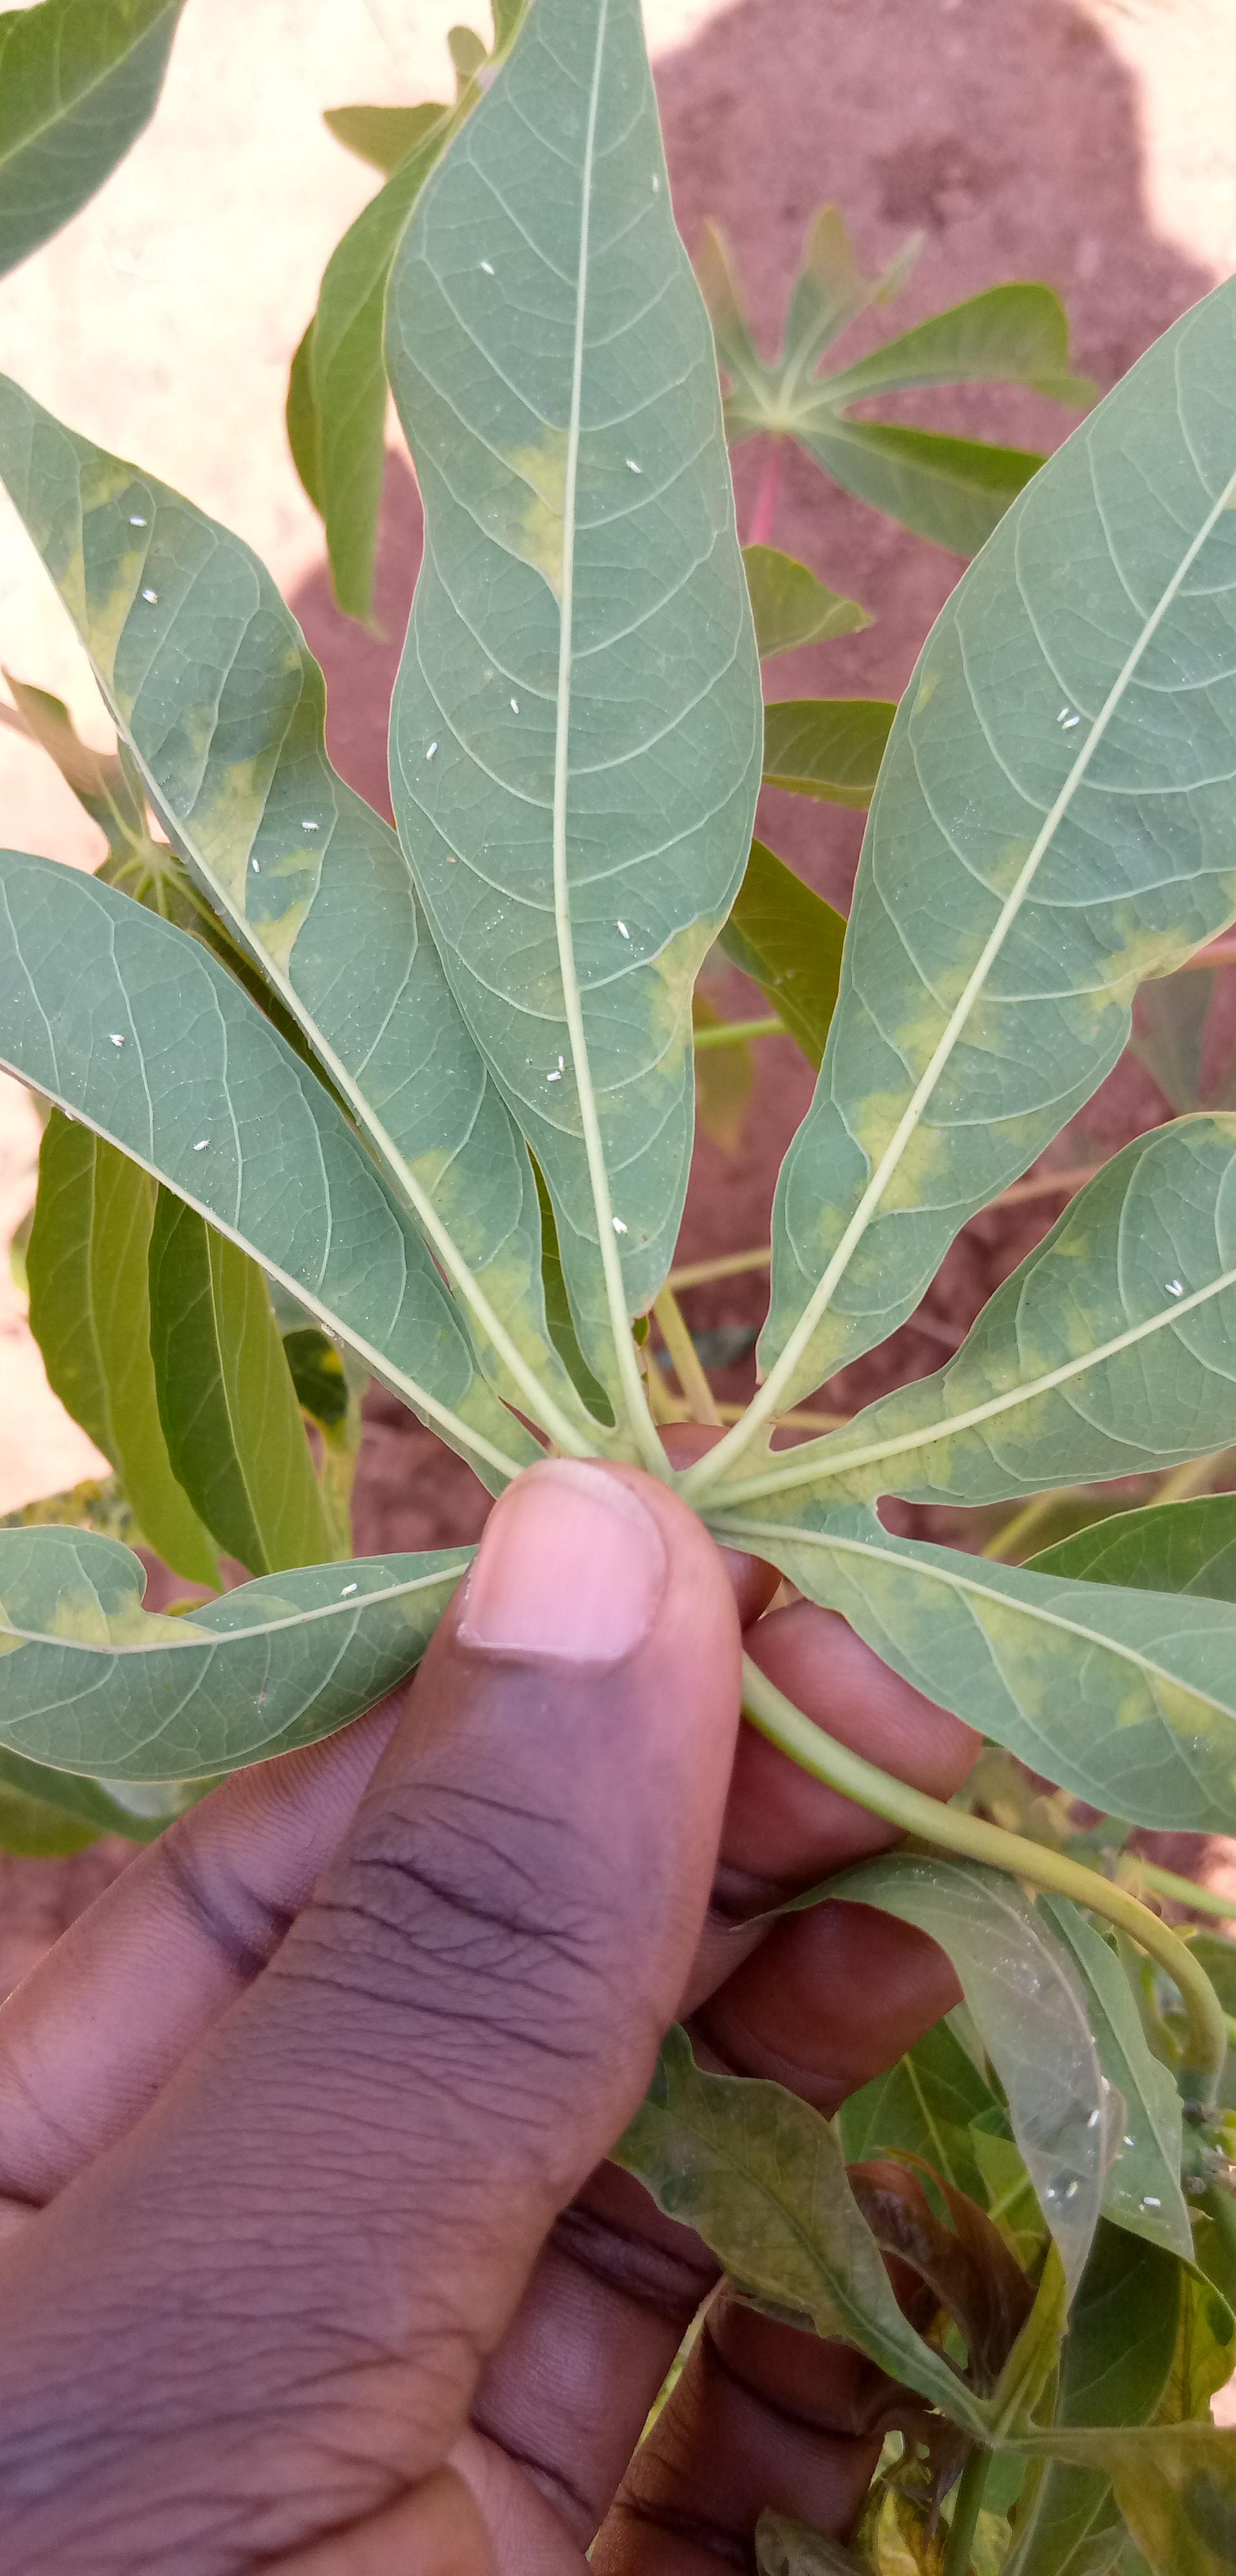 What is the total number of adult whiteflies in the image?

21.